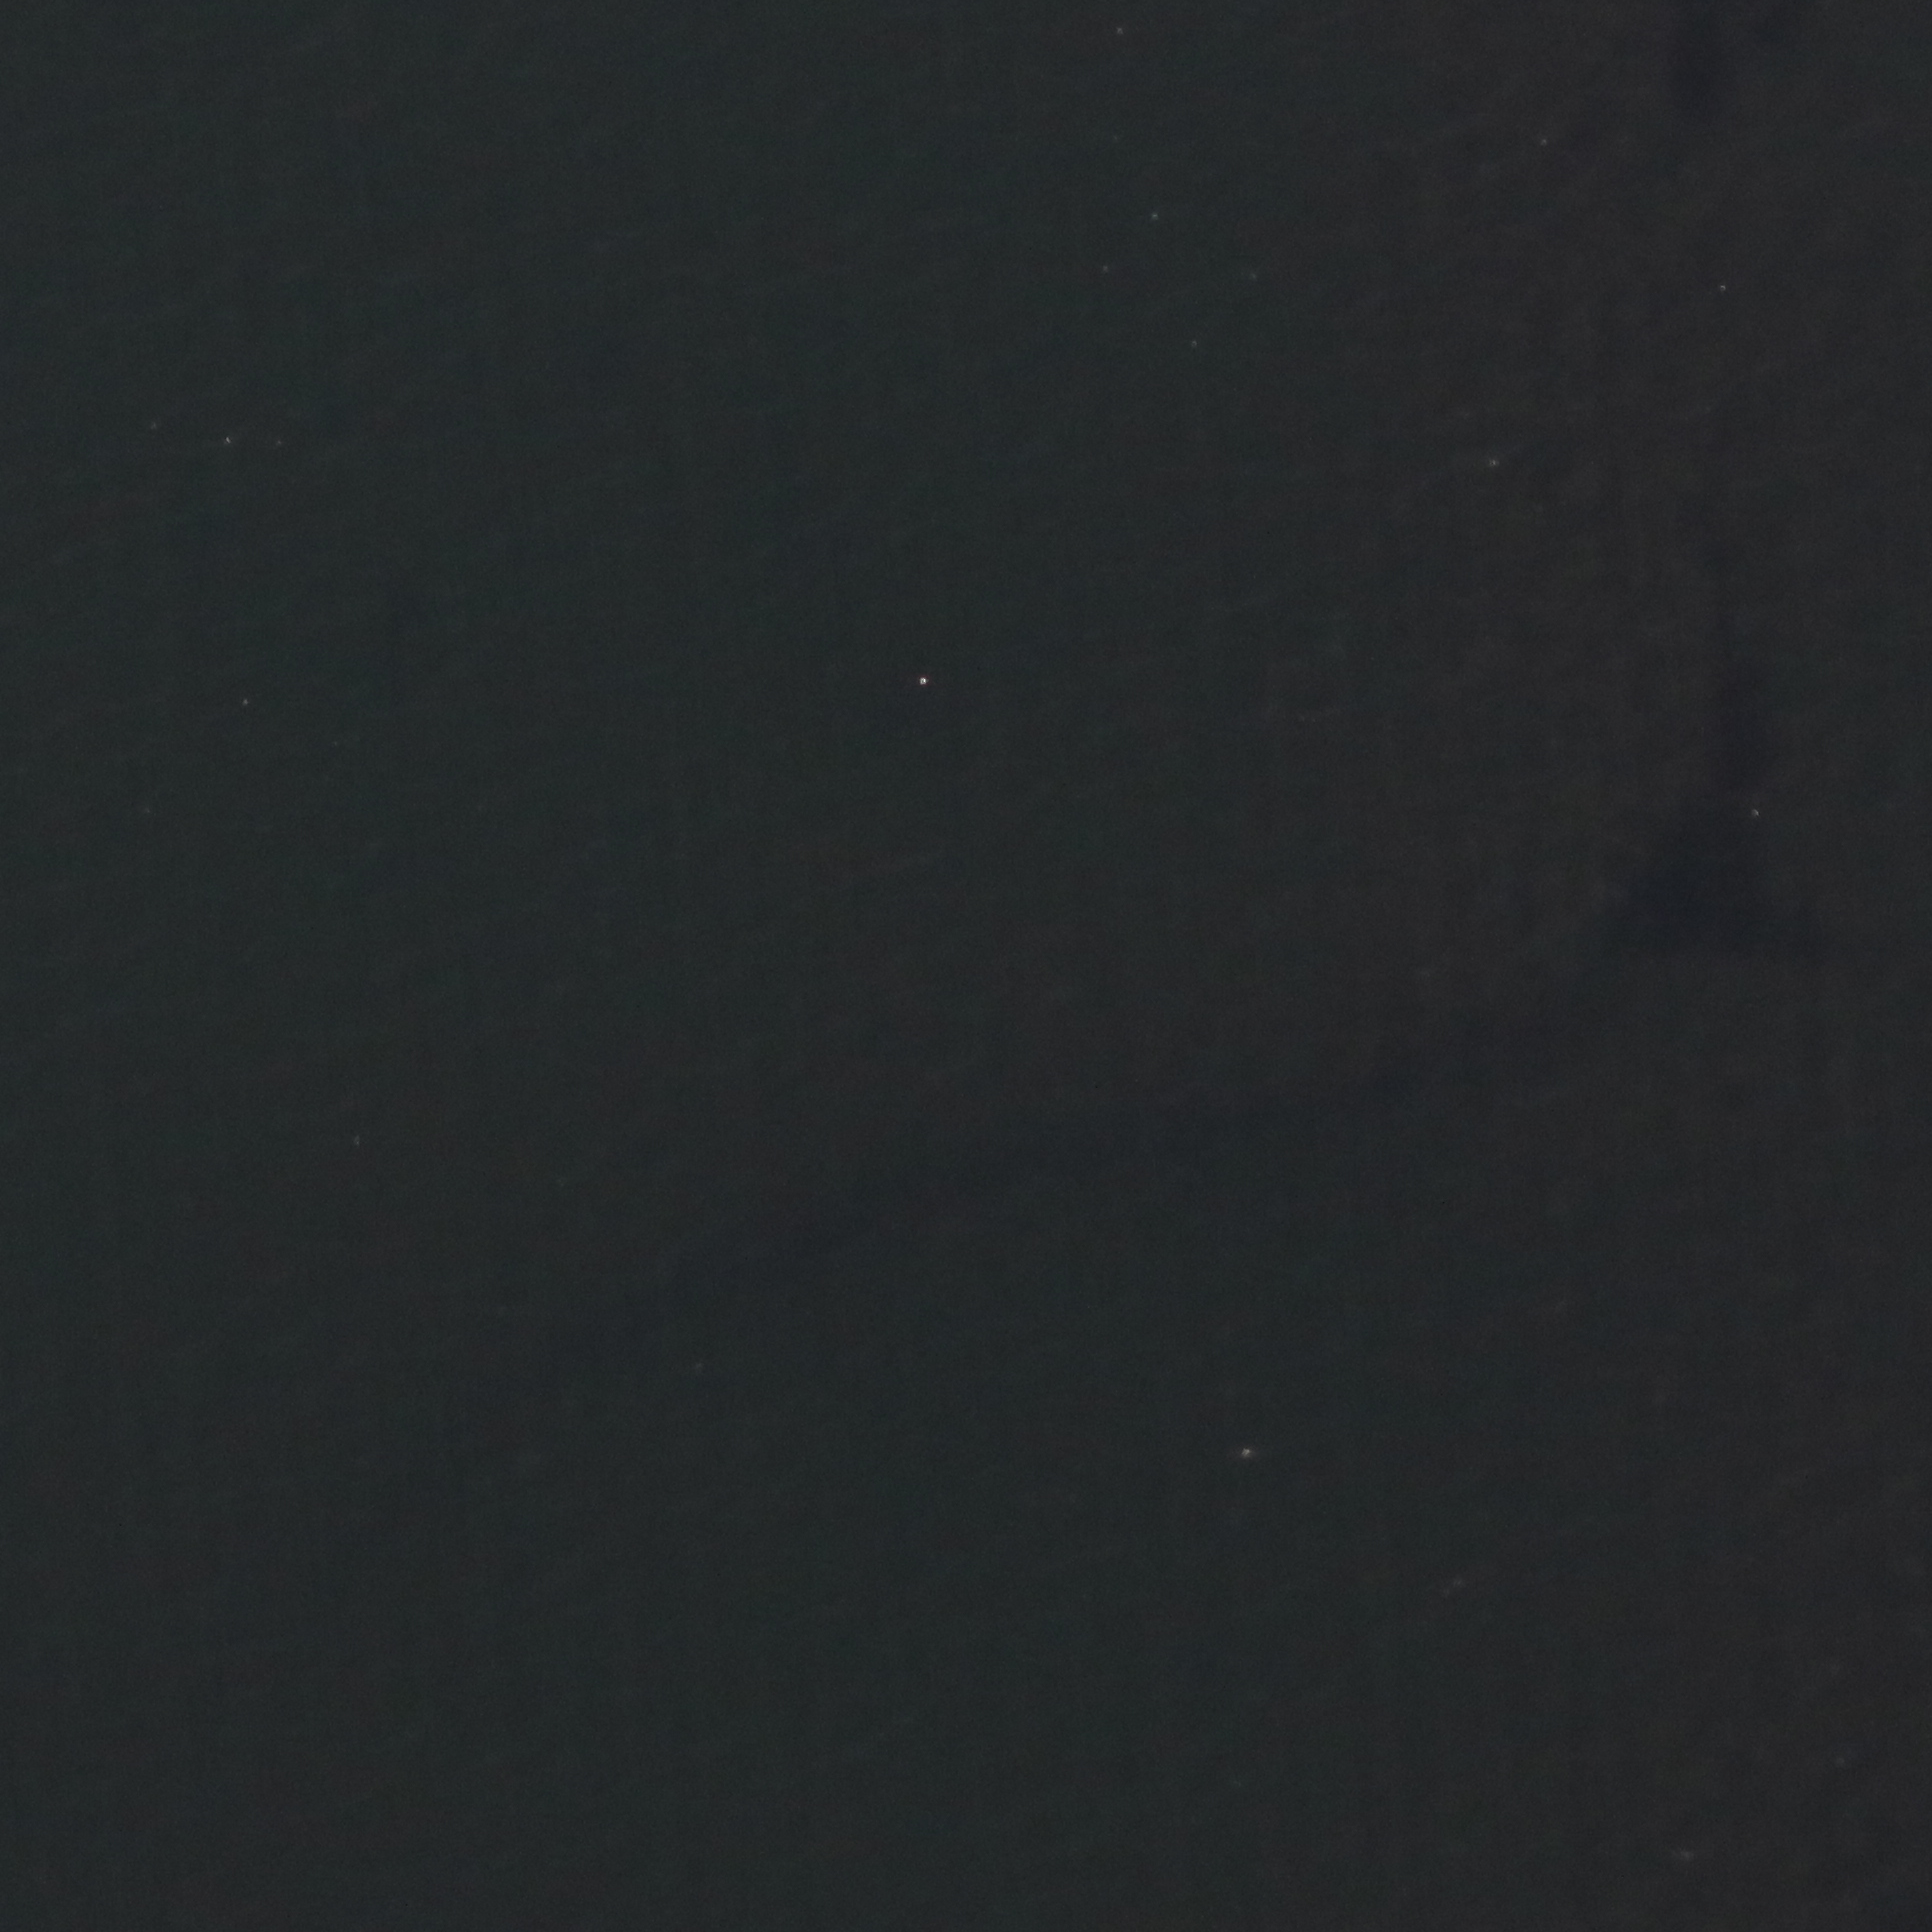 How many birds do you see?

0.